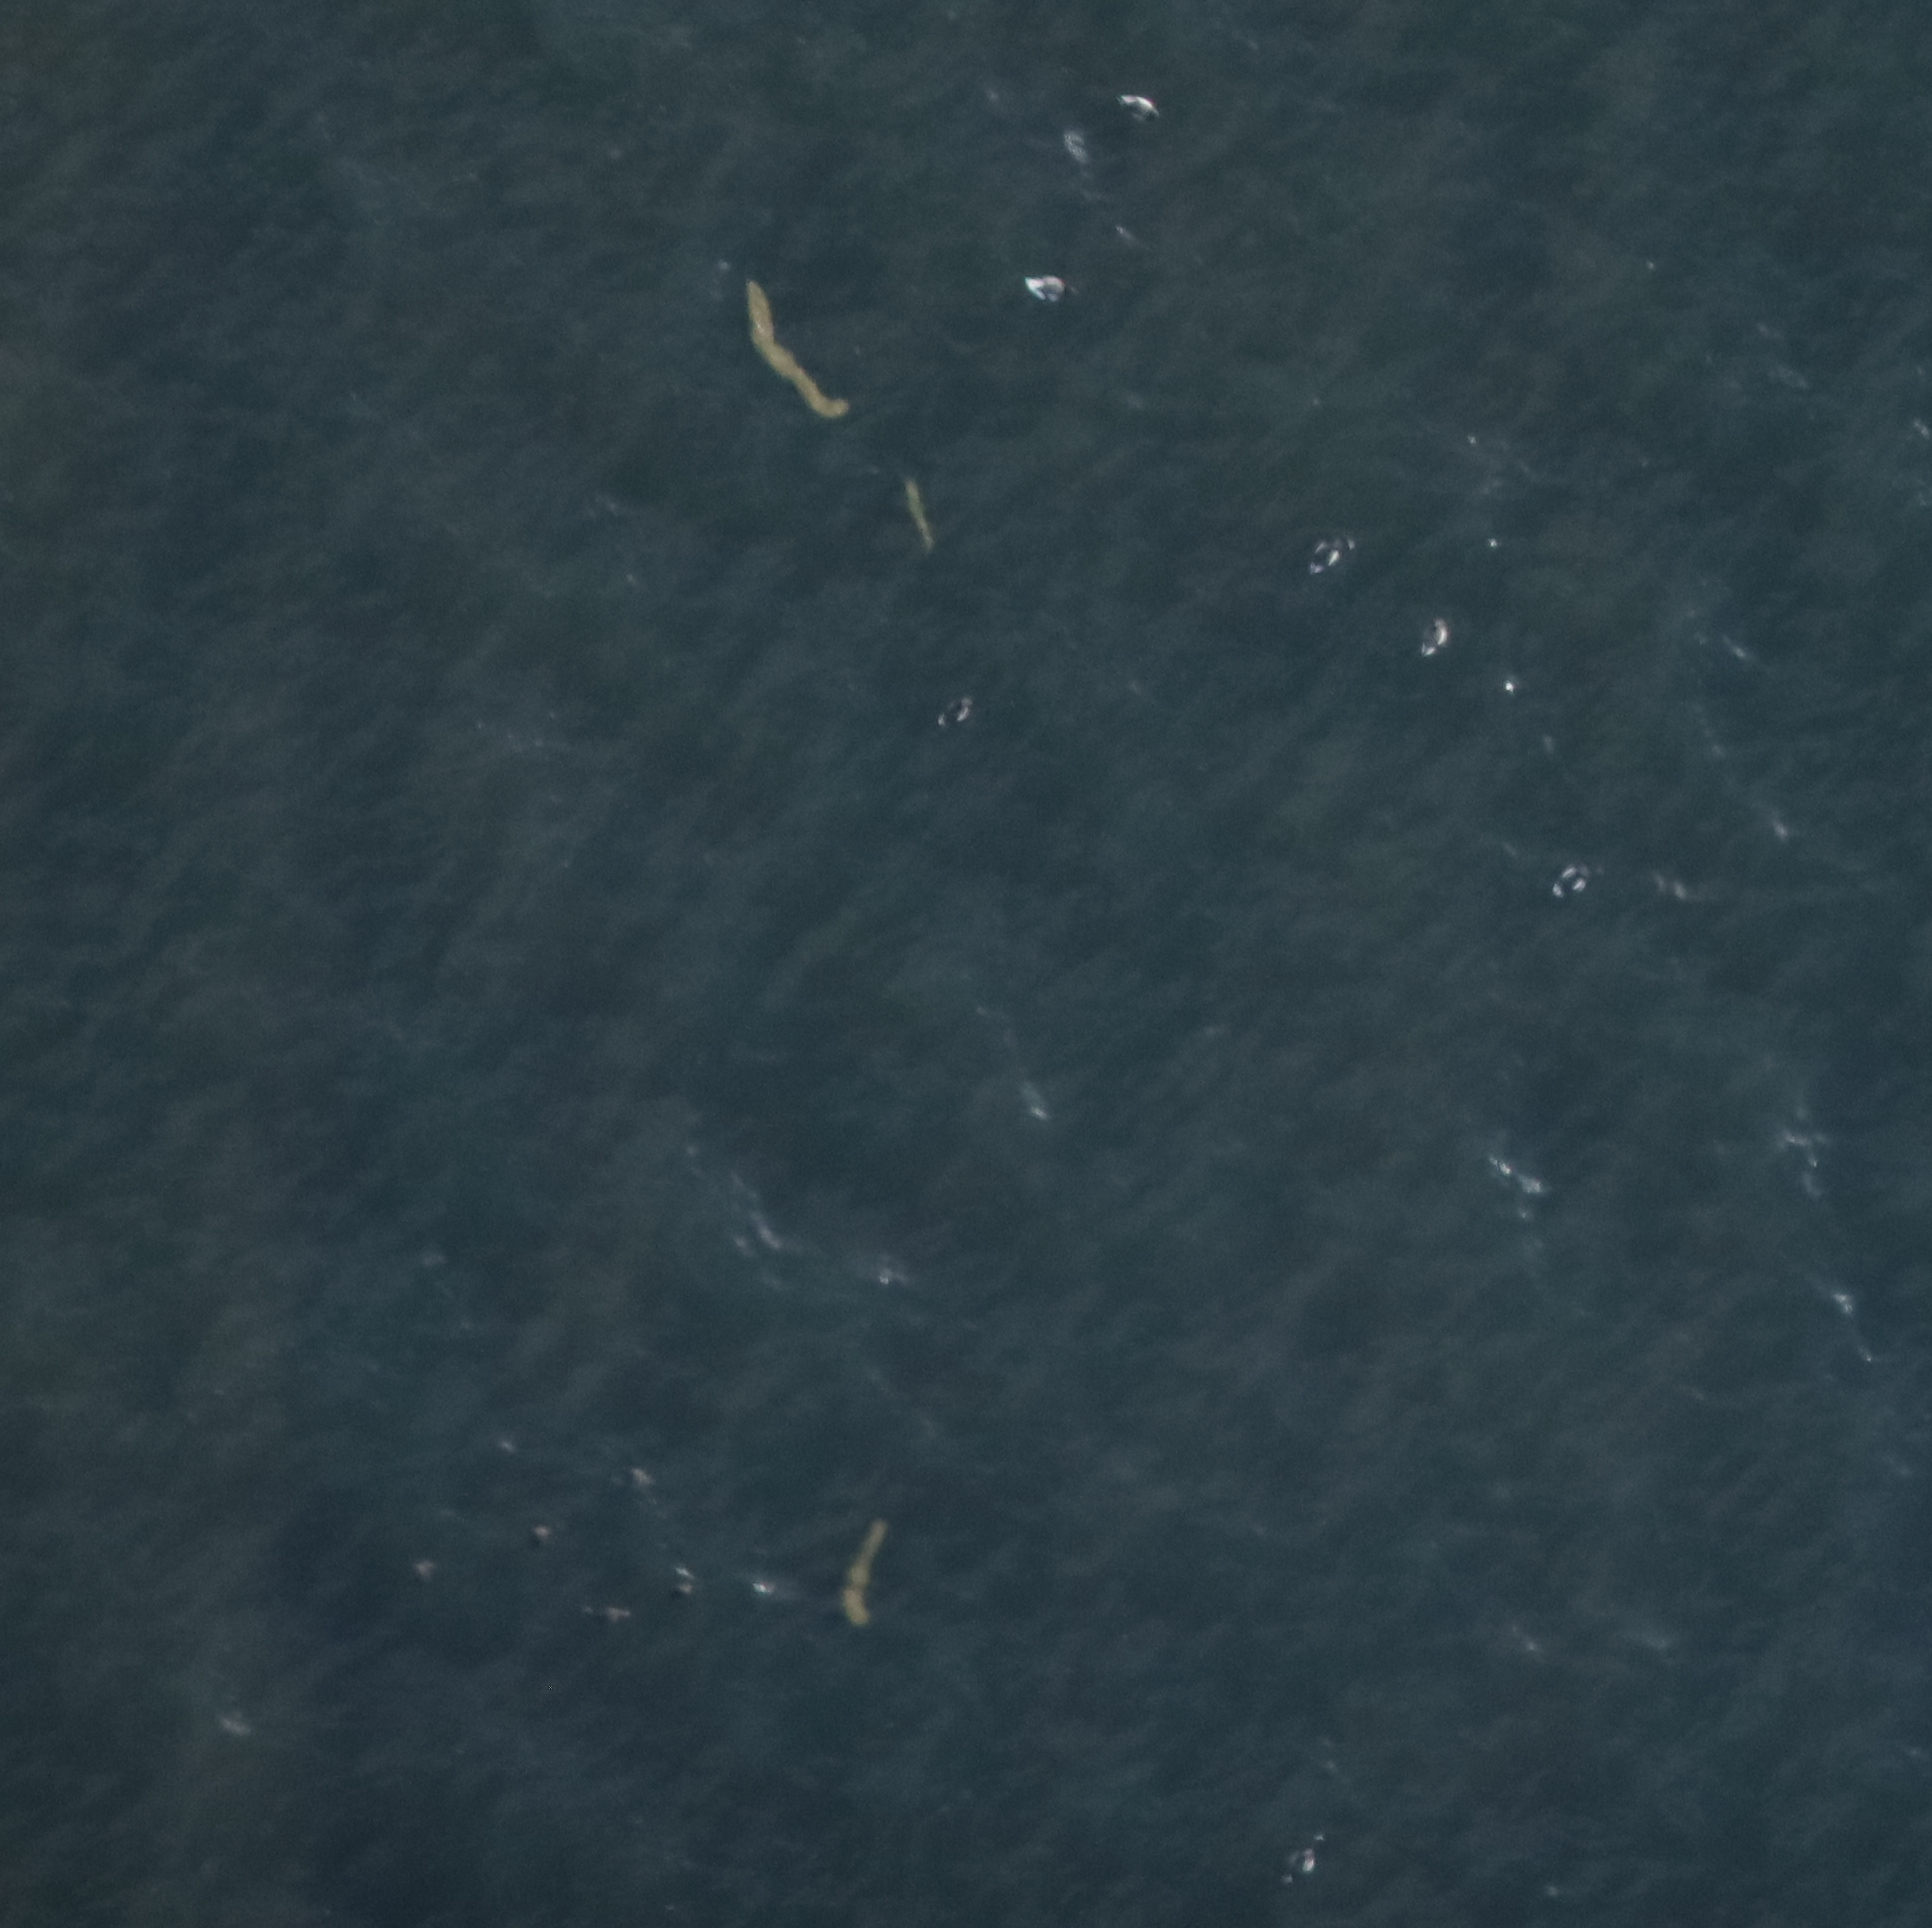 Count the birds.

13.